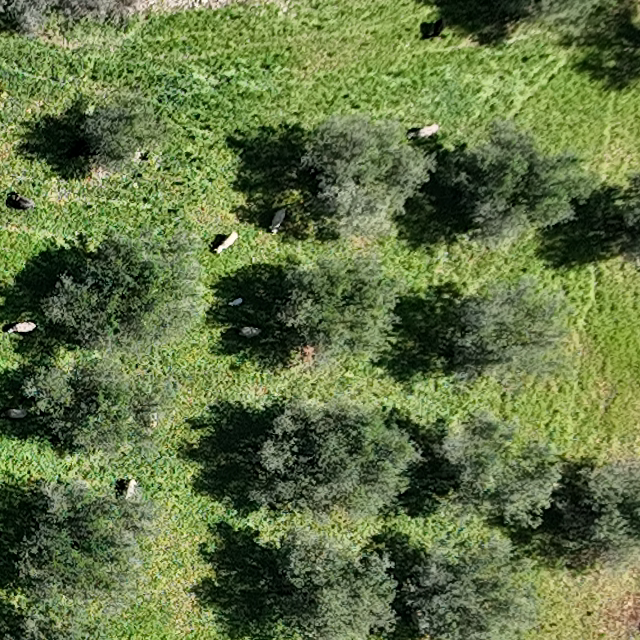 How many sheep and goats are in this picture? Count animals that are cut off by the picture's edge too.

9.